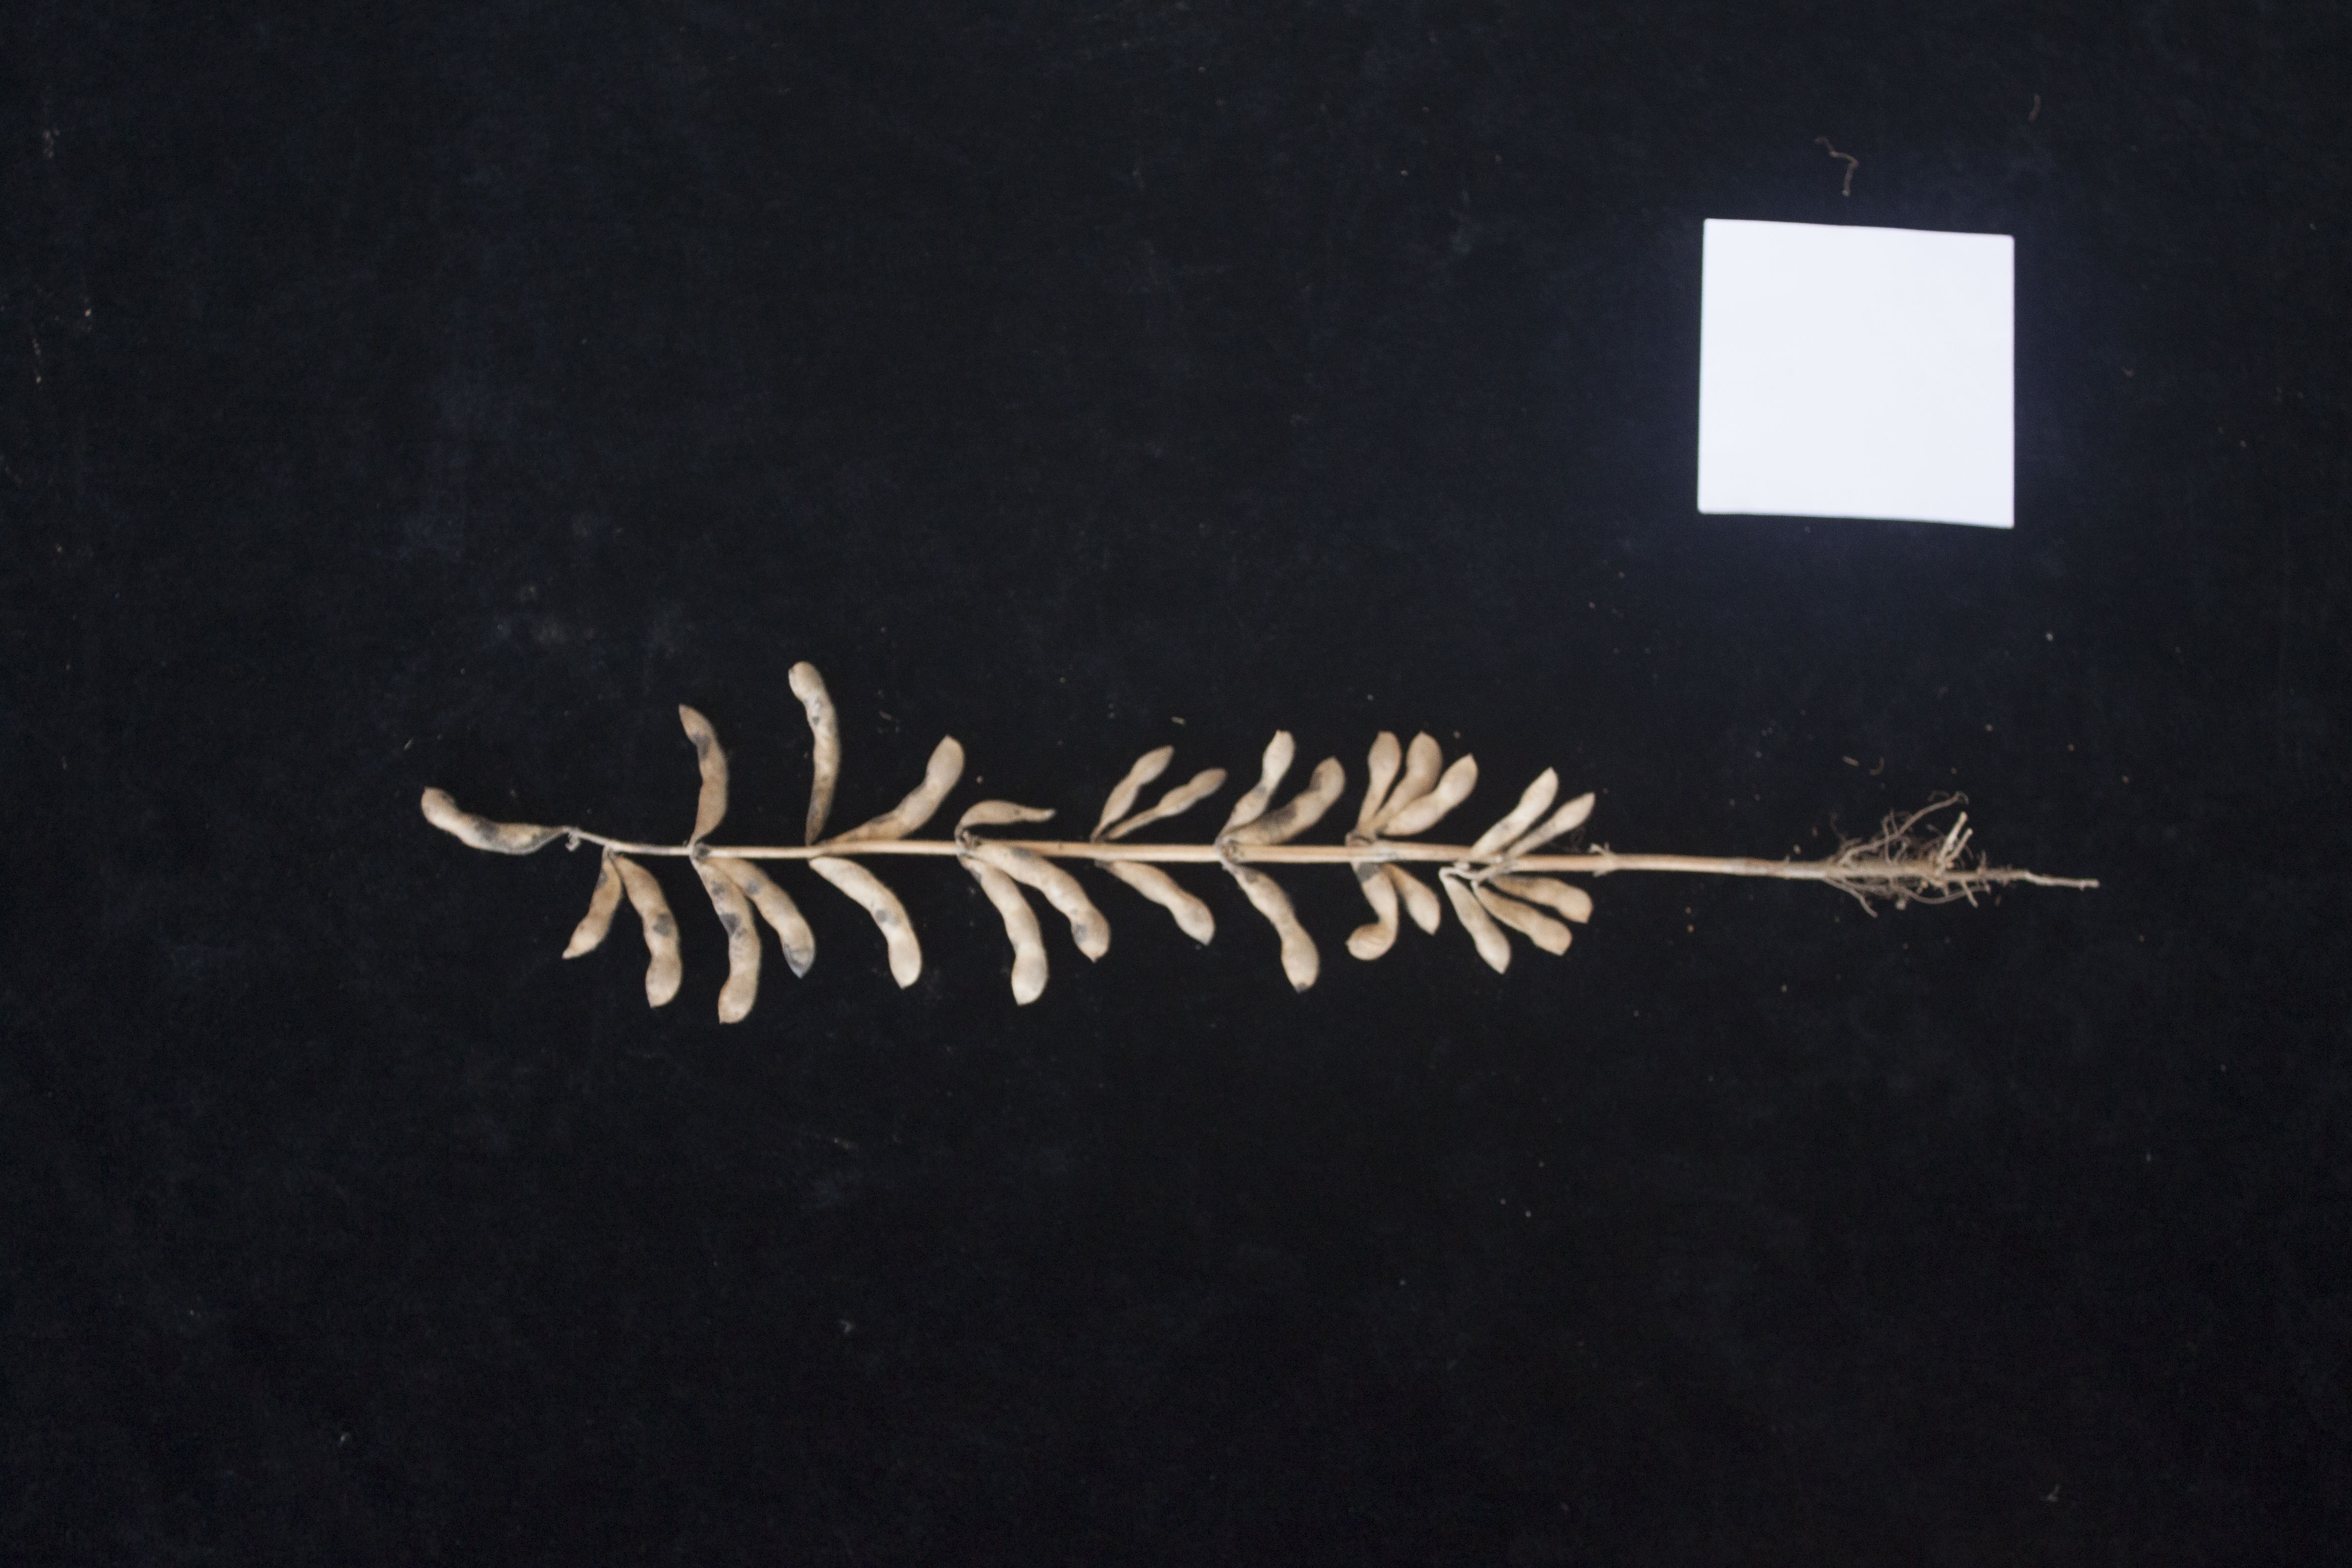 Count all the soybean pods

28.